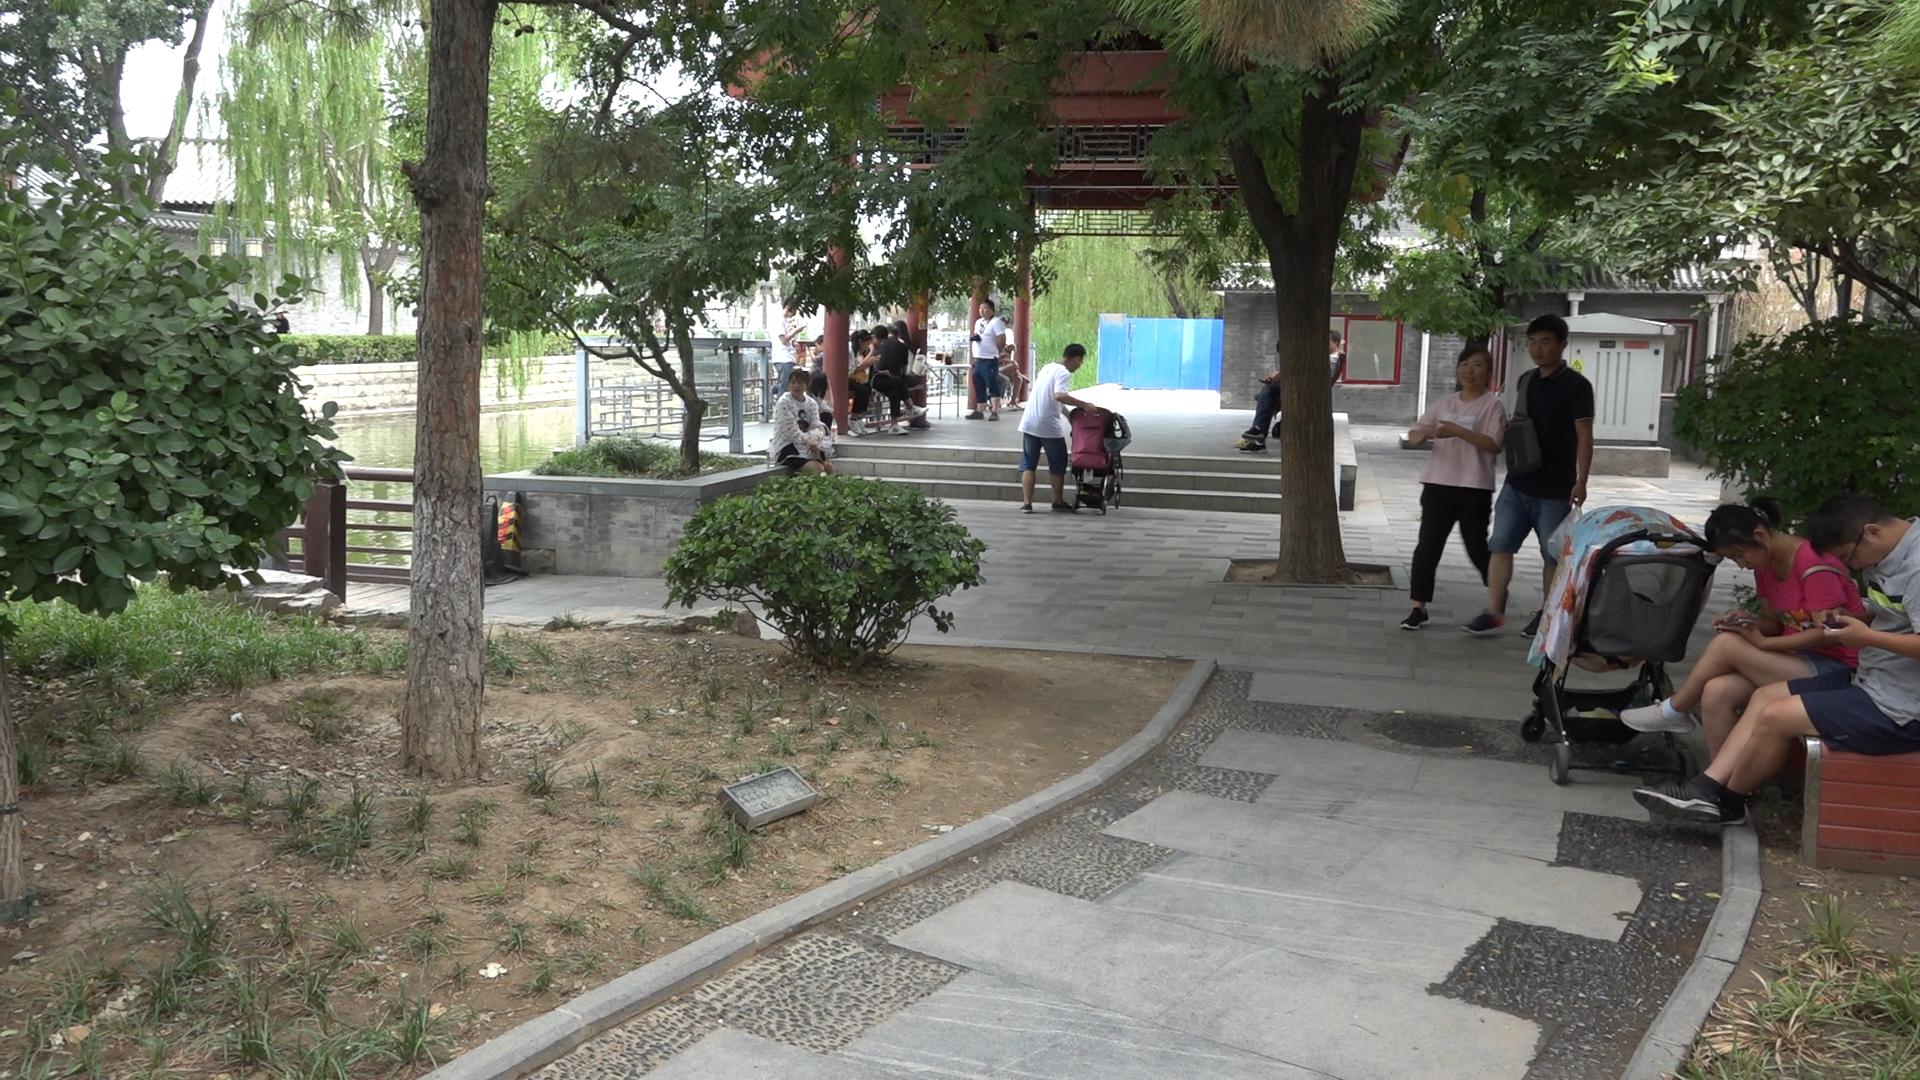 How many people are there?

15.